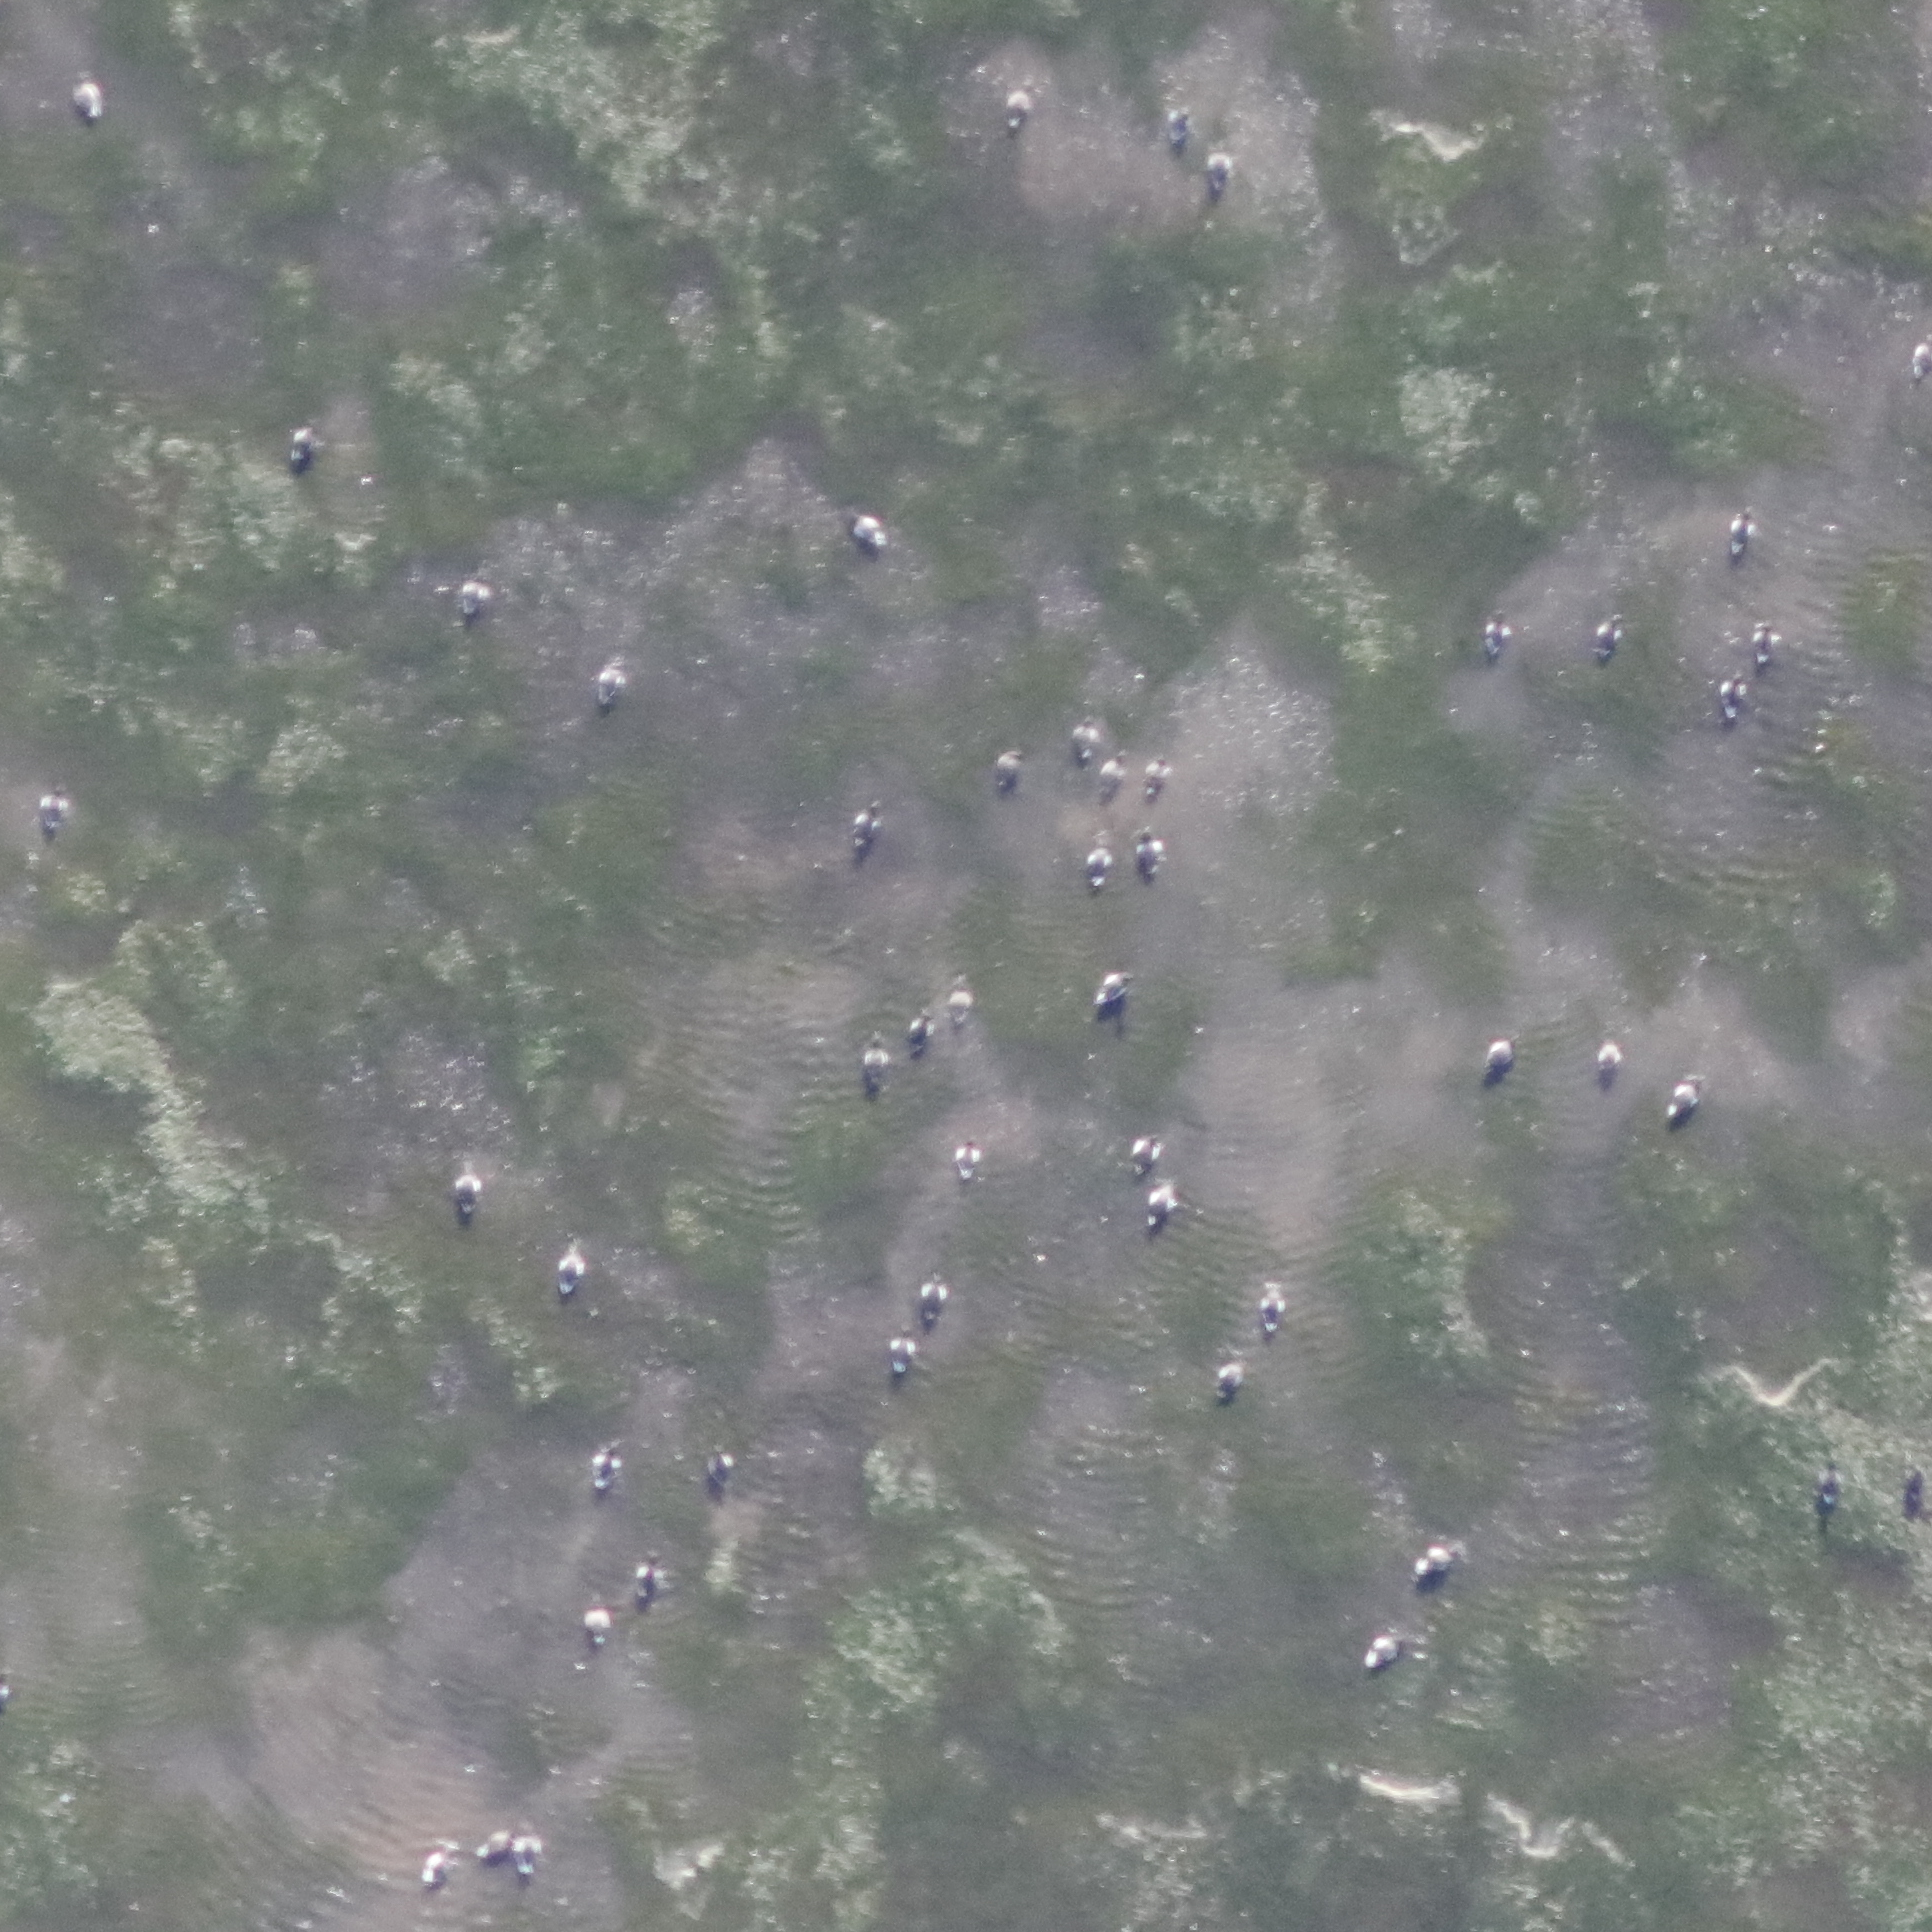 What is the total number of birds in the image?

47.